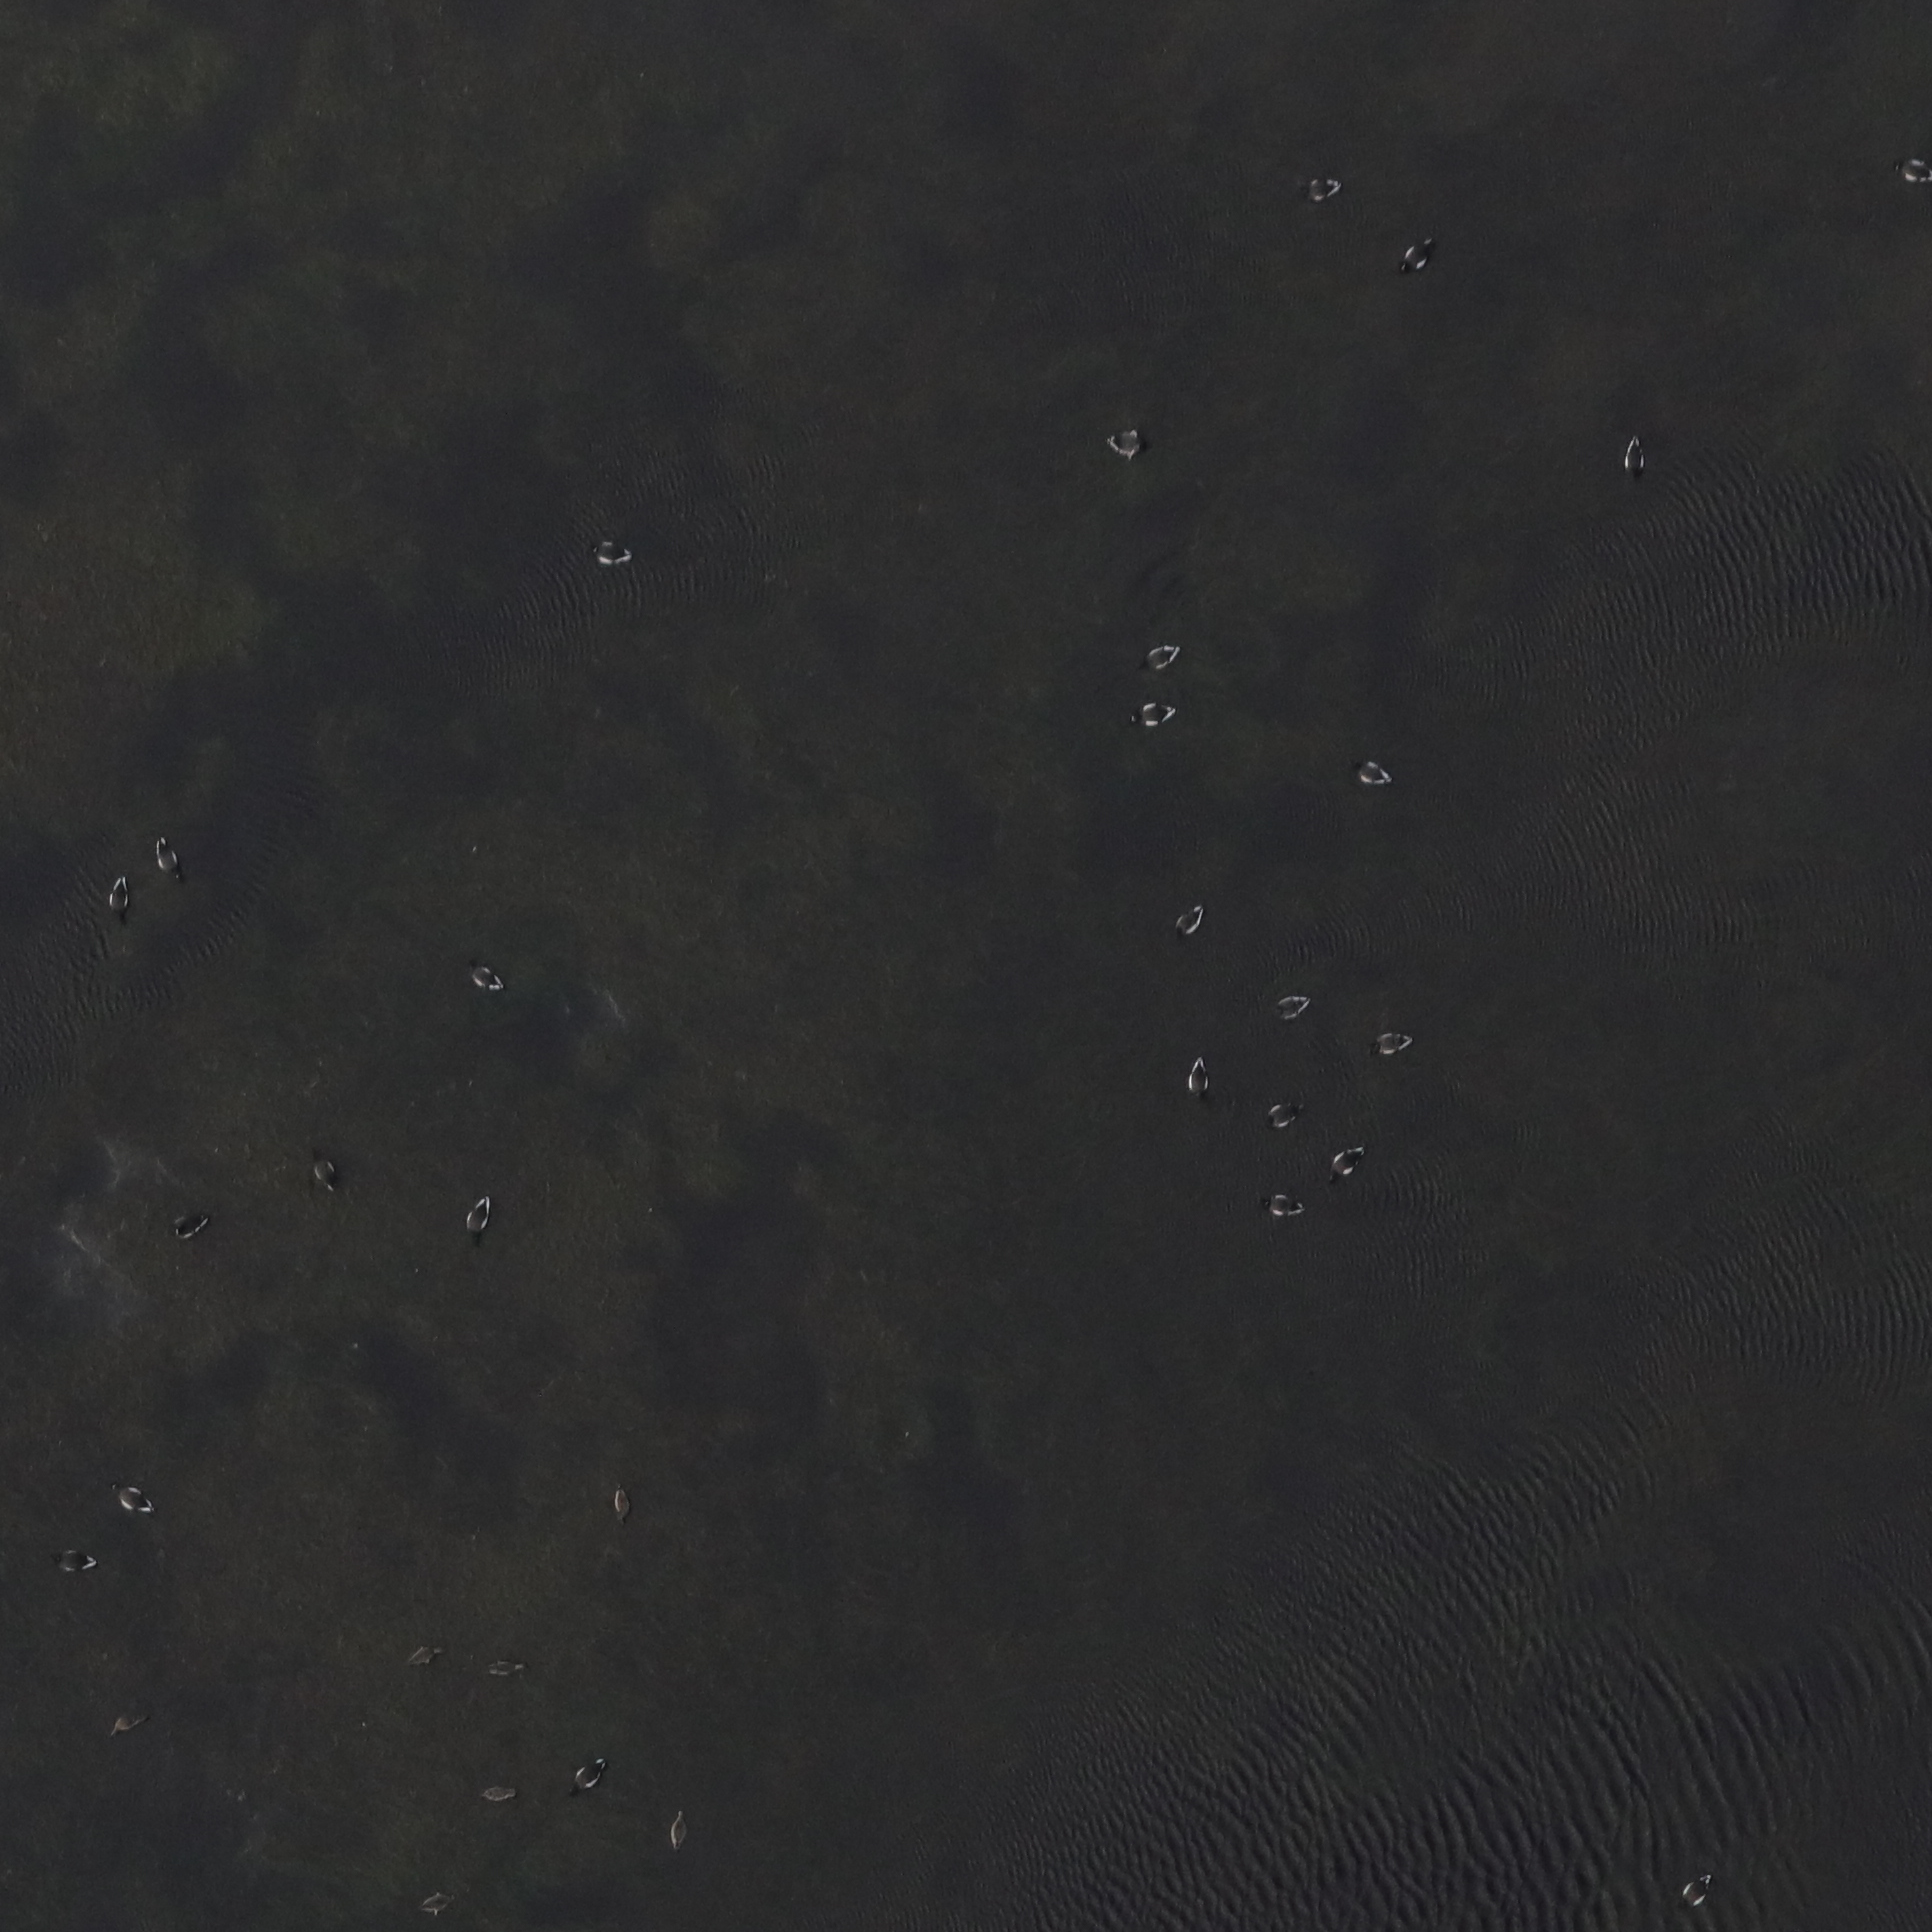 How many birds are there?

33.